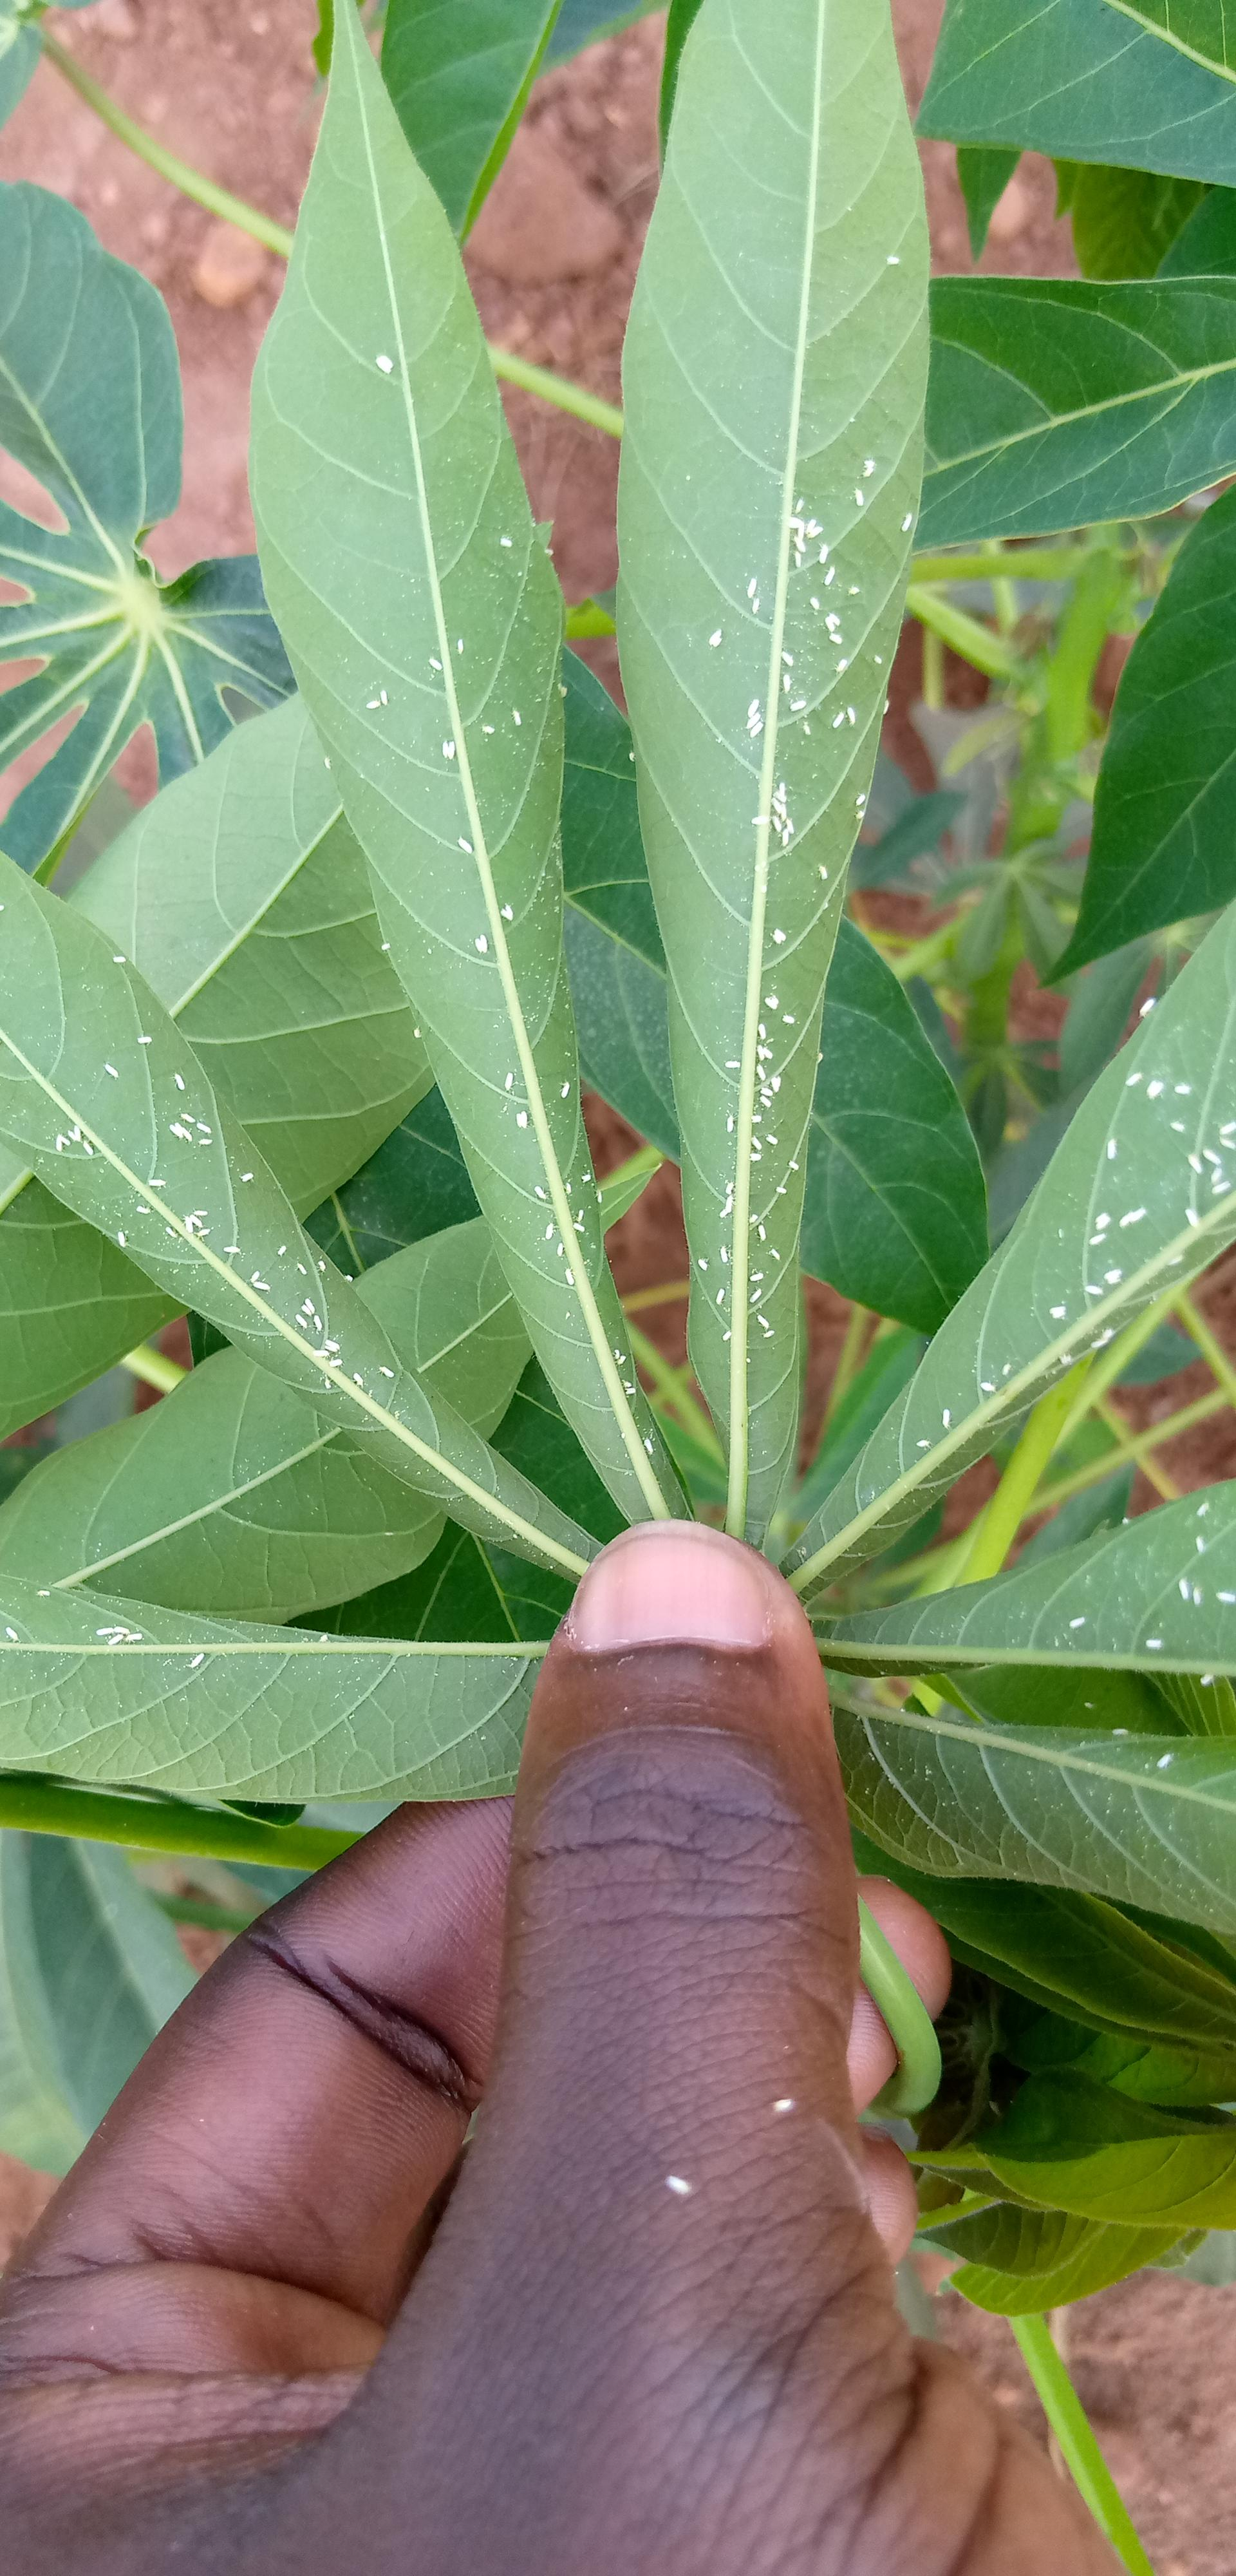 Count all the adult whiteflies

207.